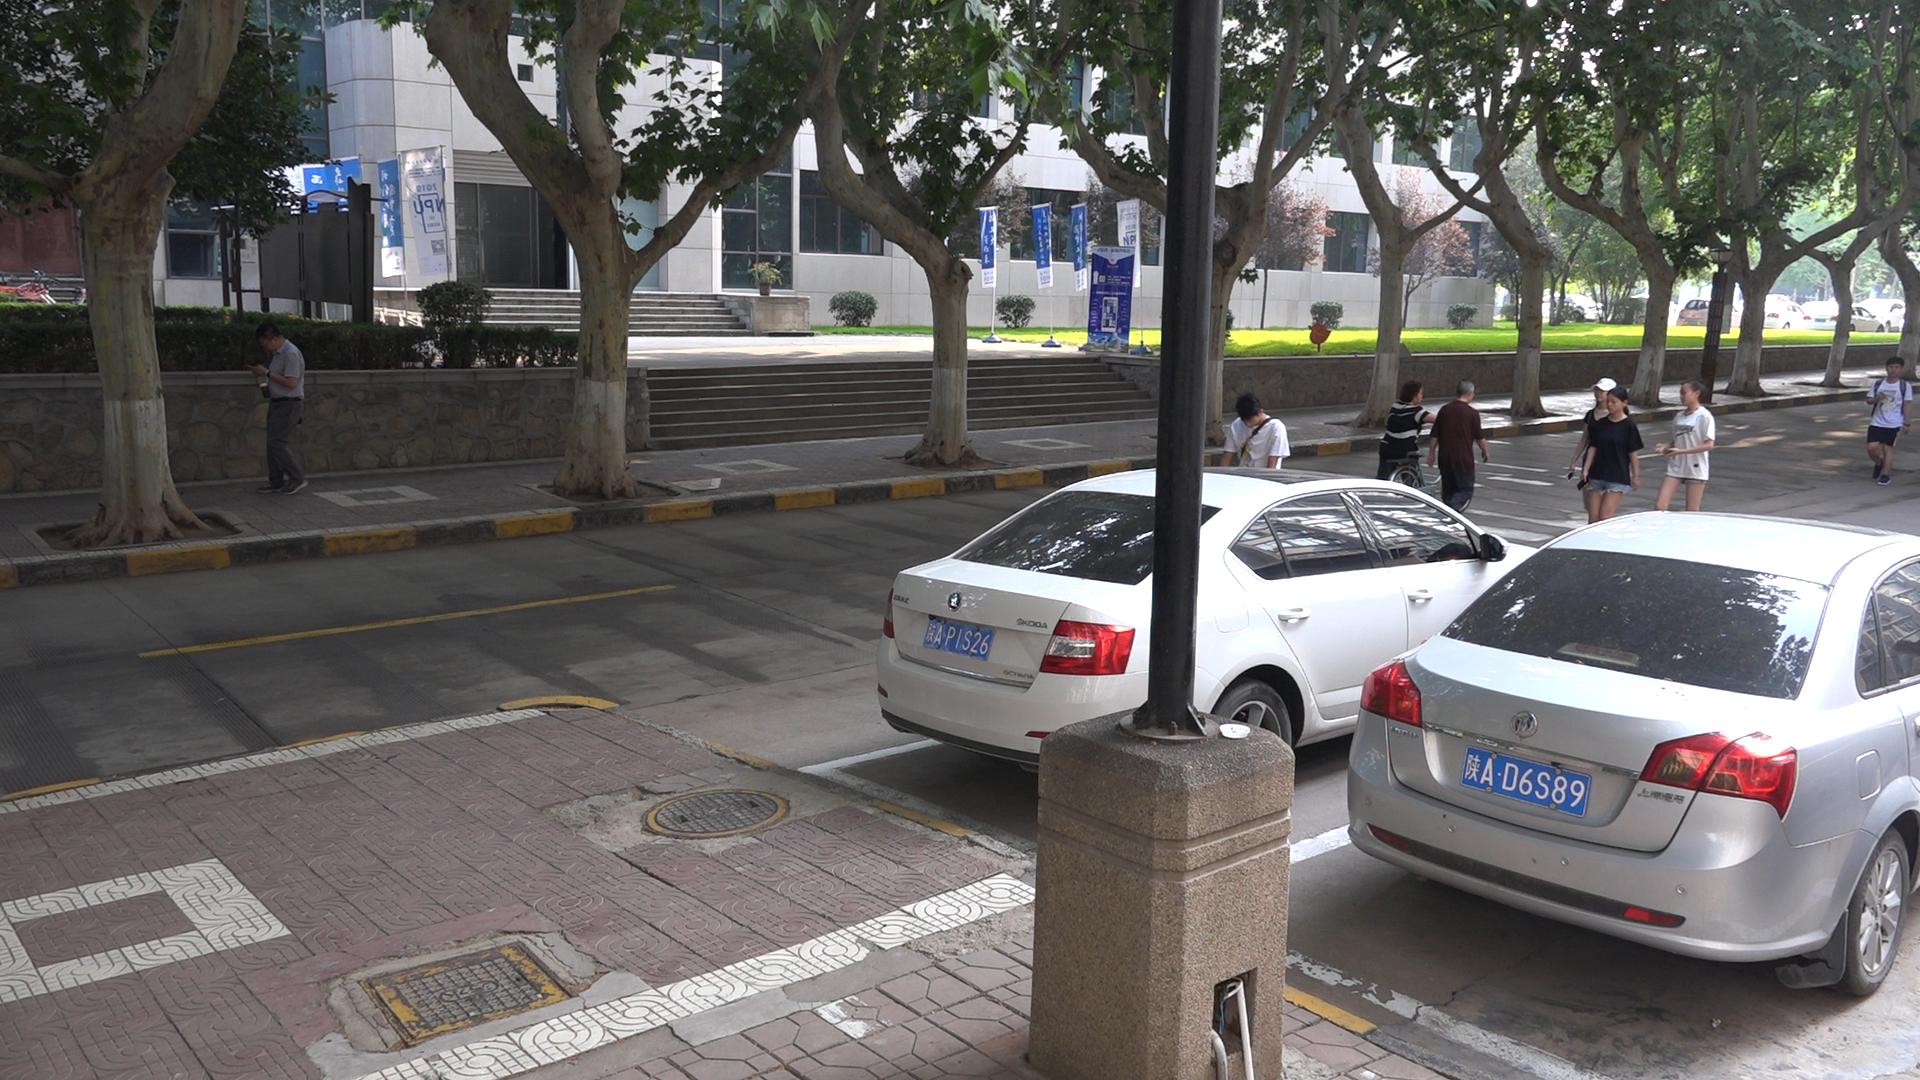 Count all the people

8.